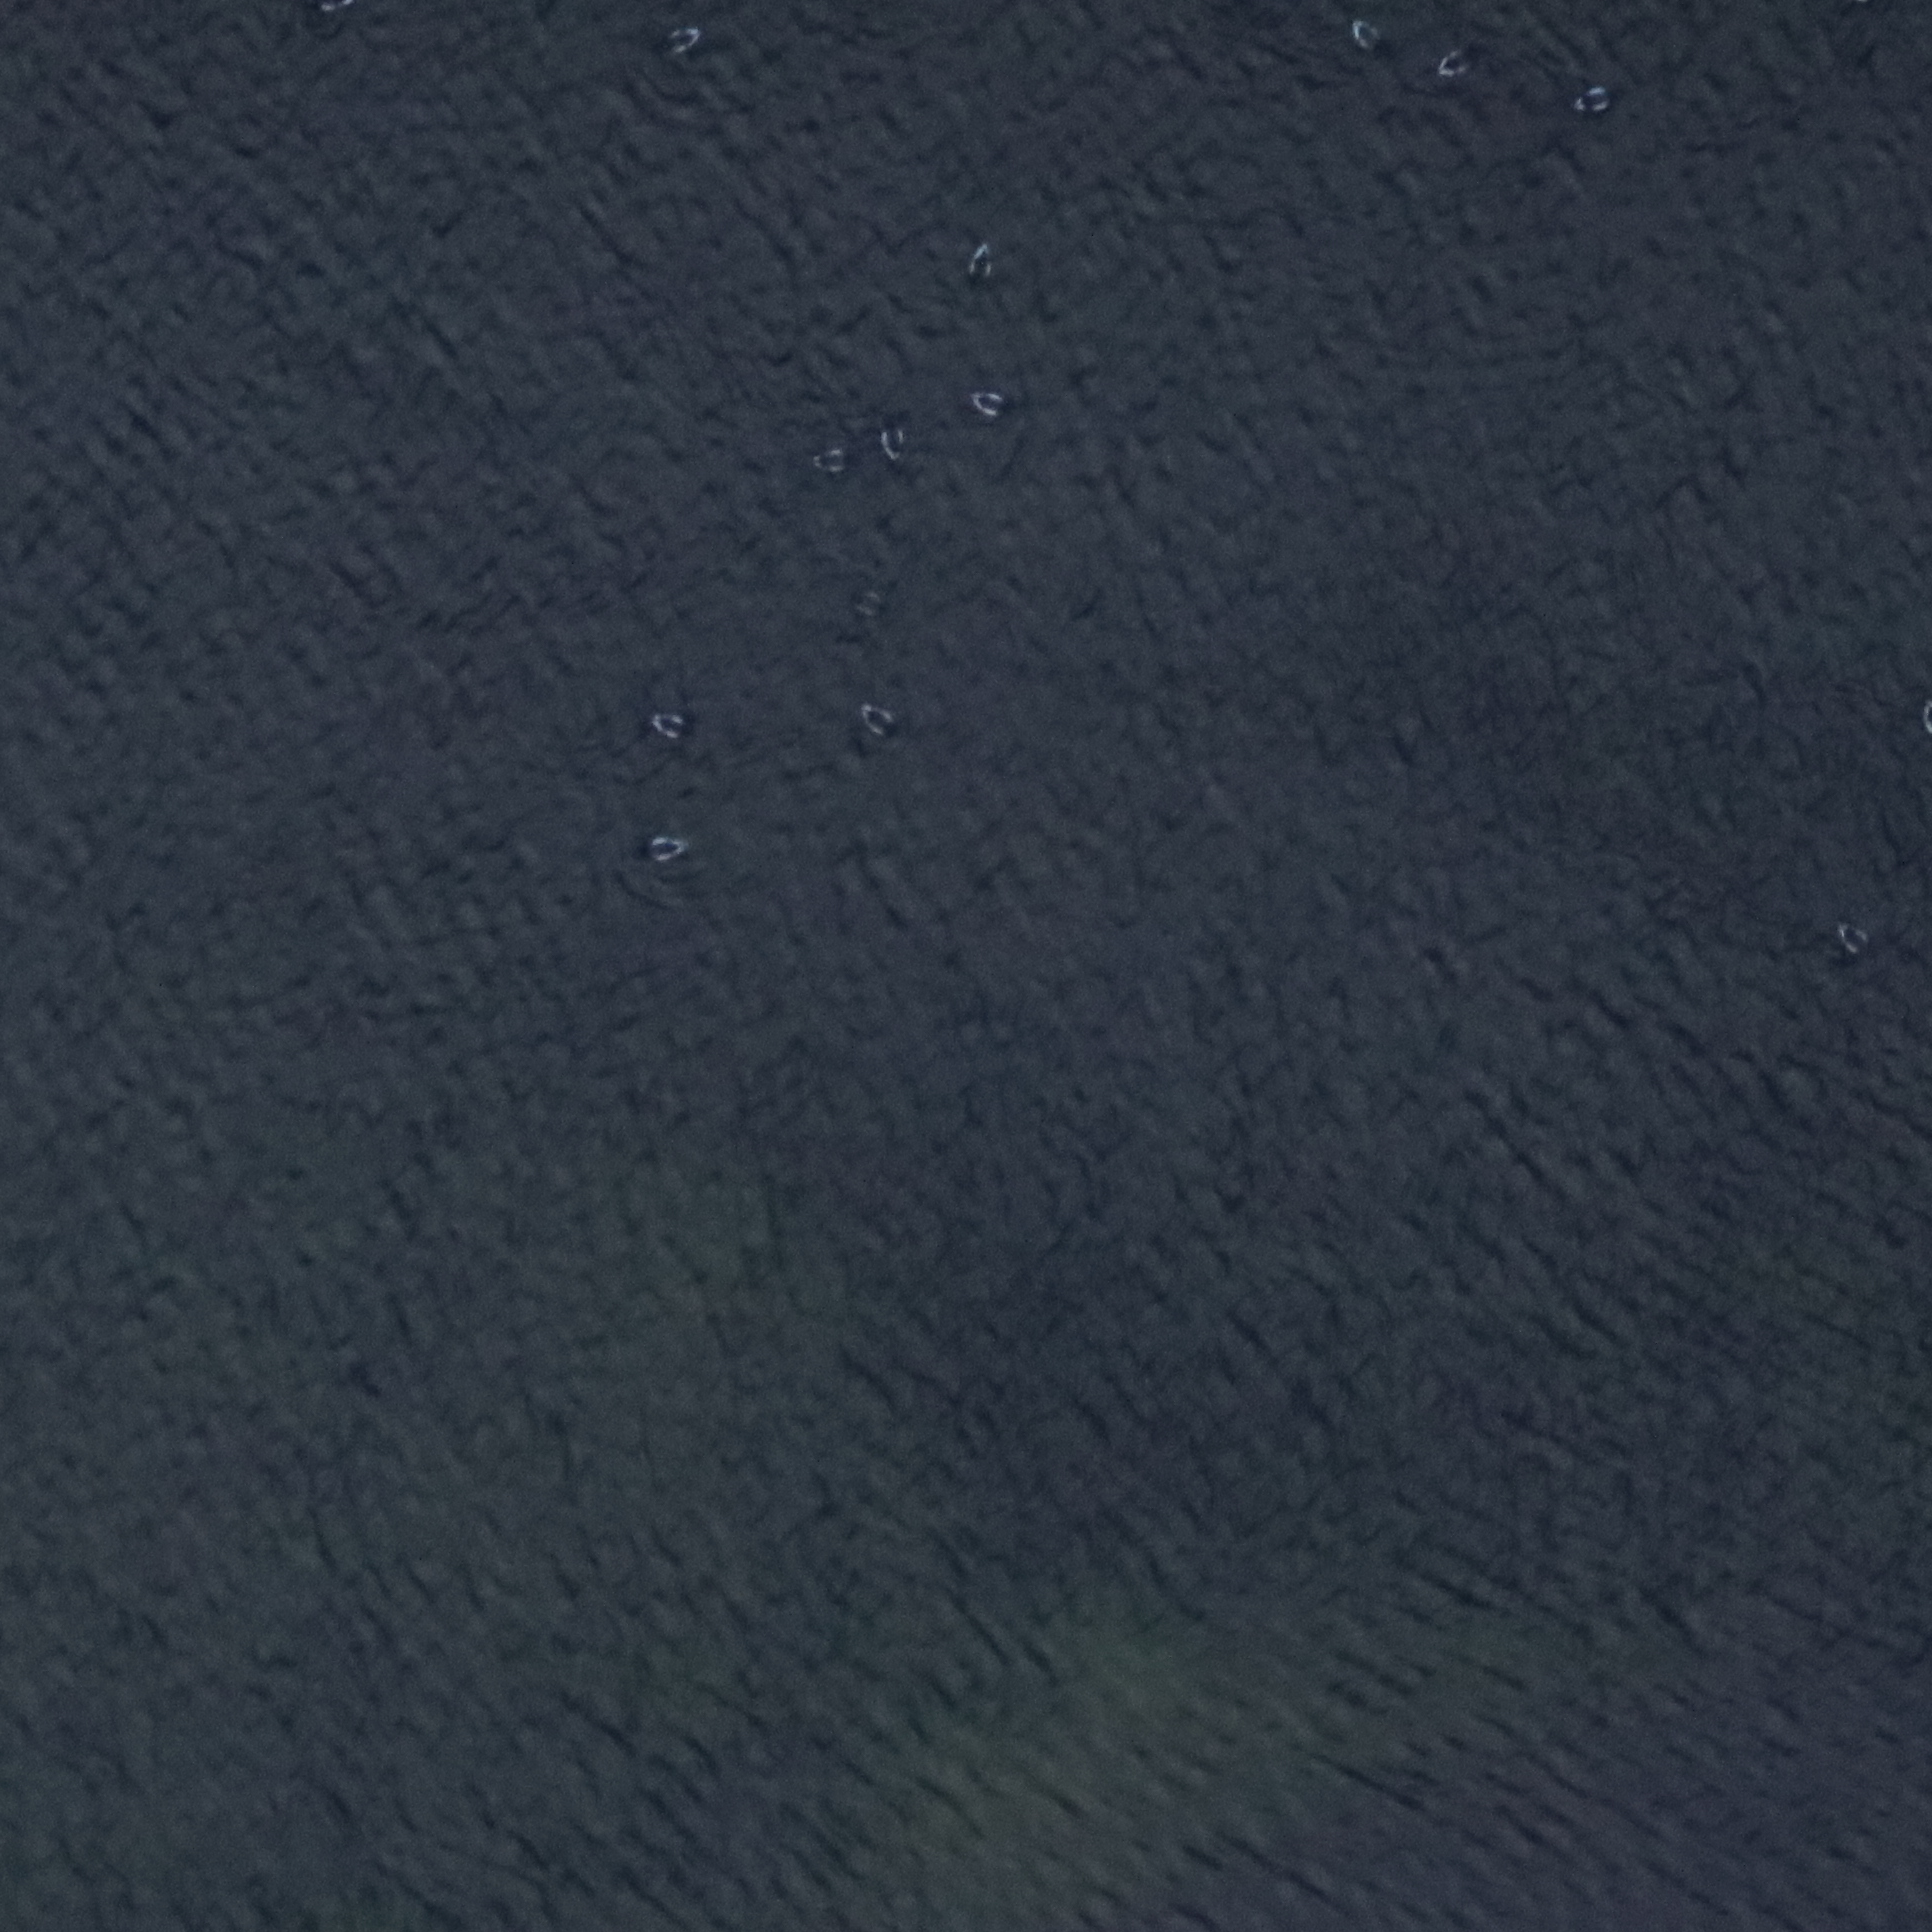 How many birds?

12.